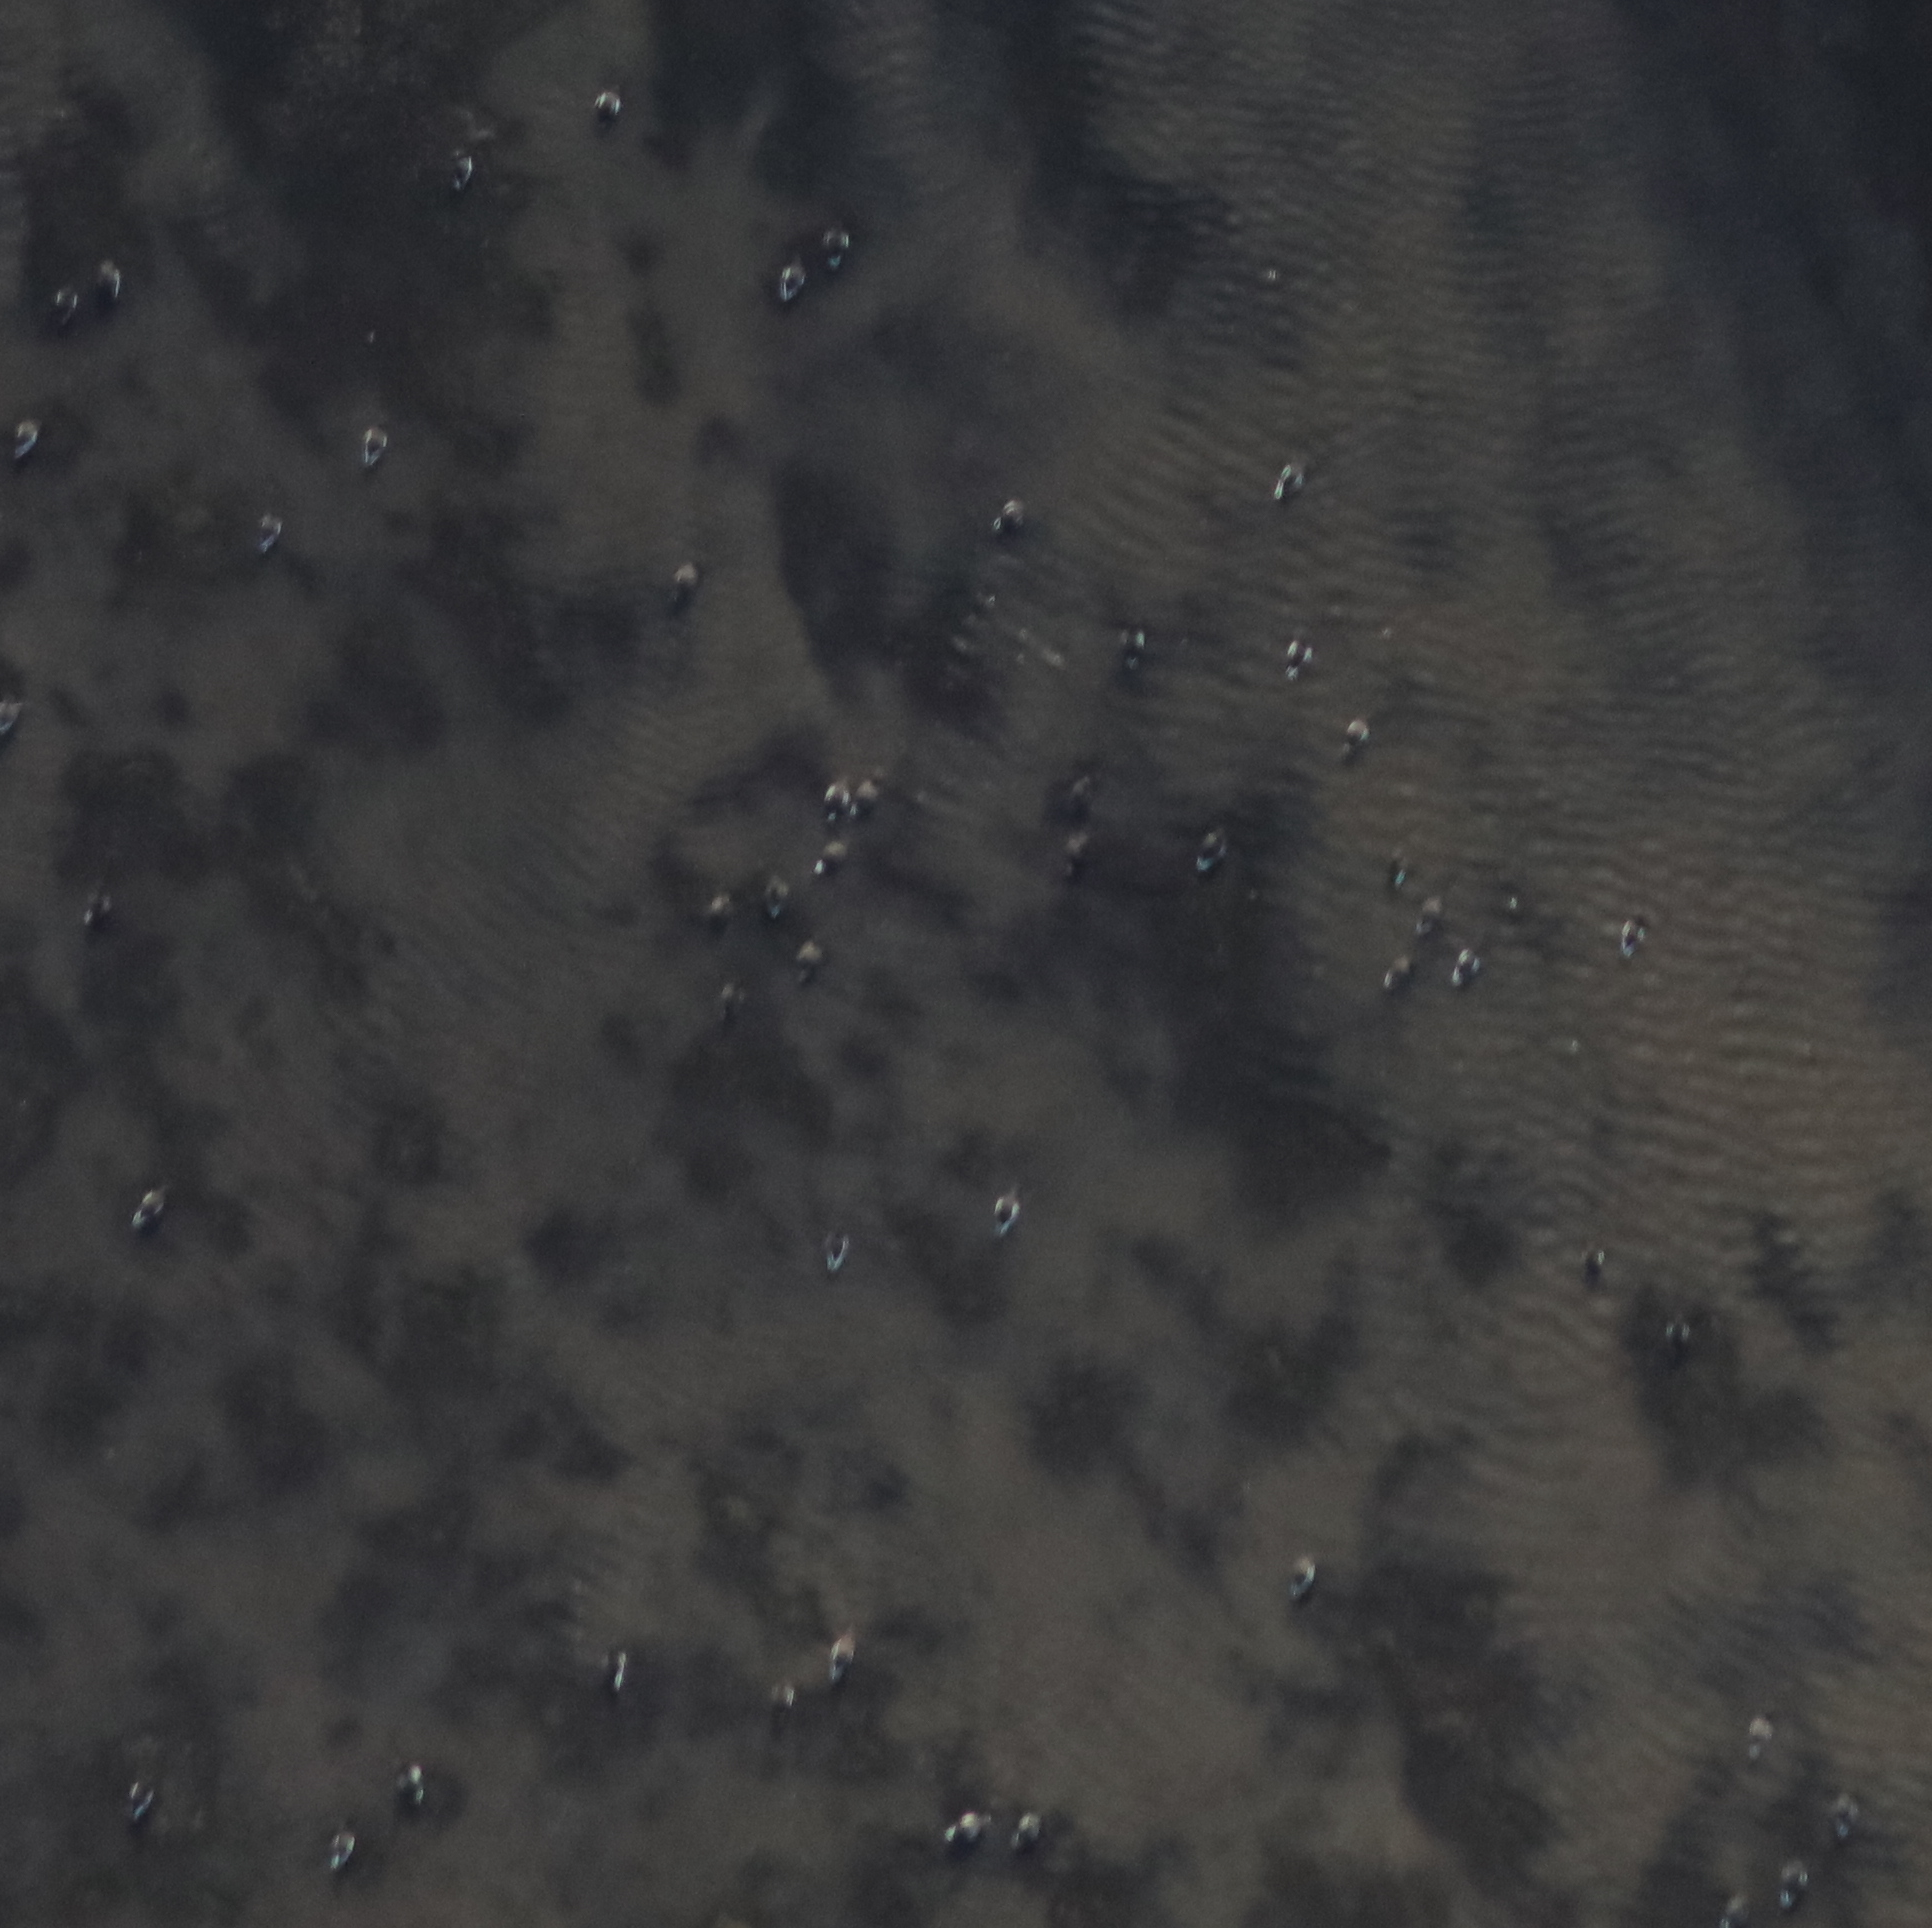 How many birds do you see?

47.